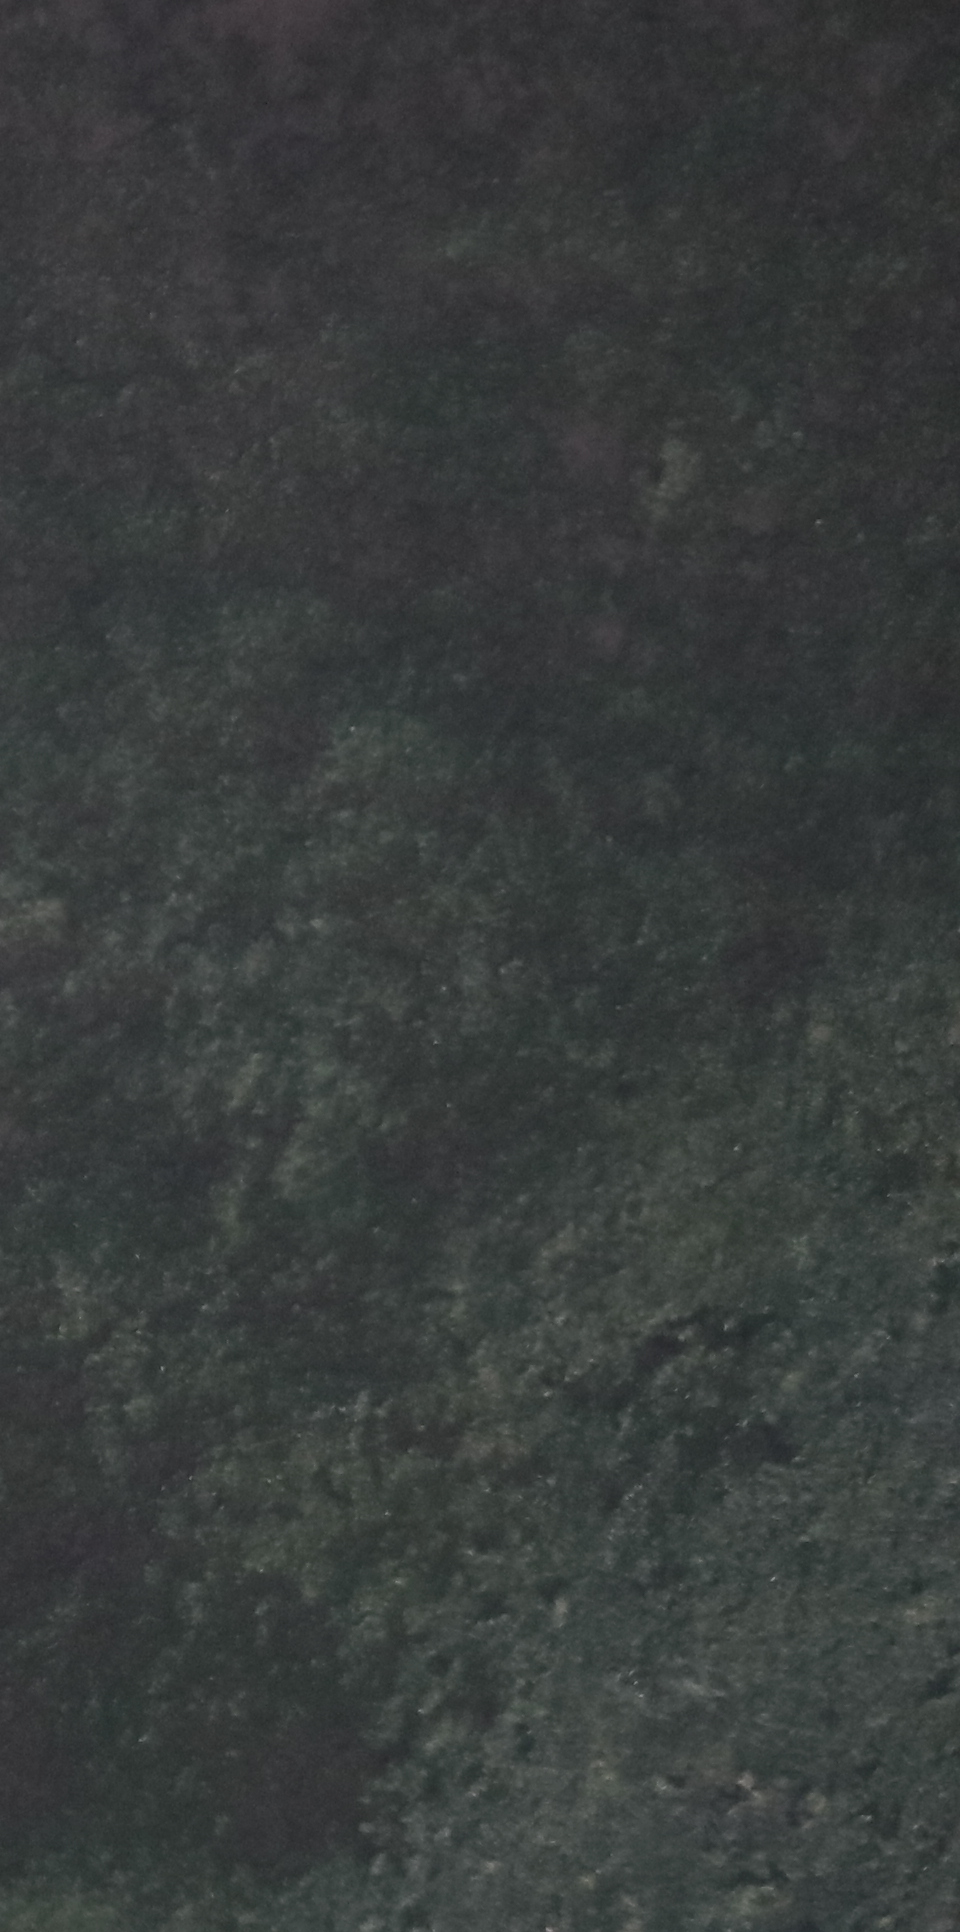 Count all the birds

0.